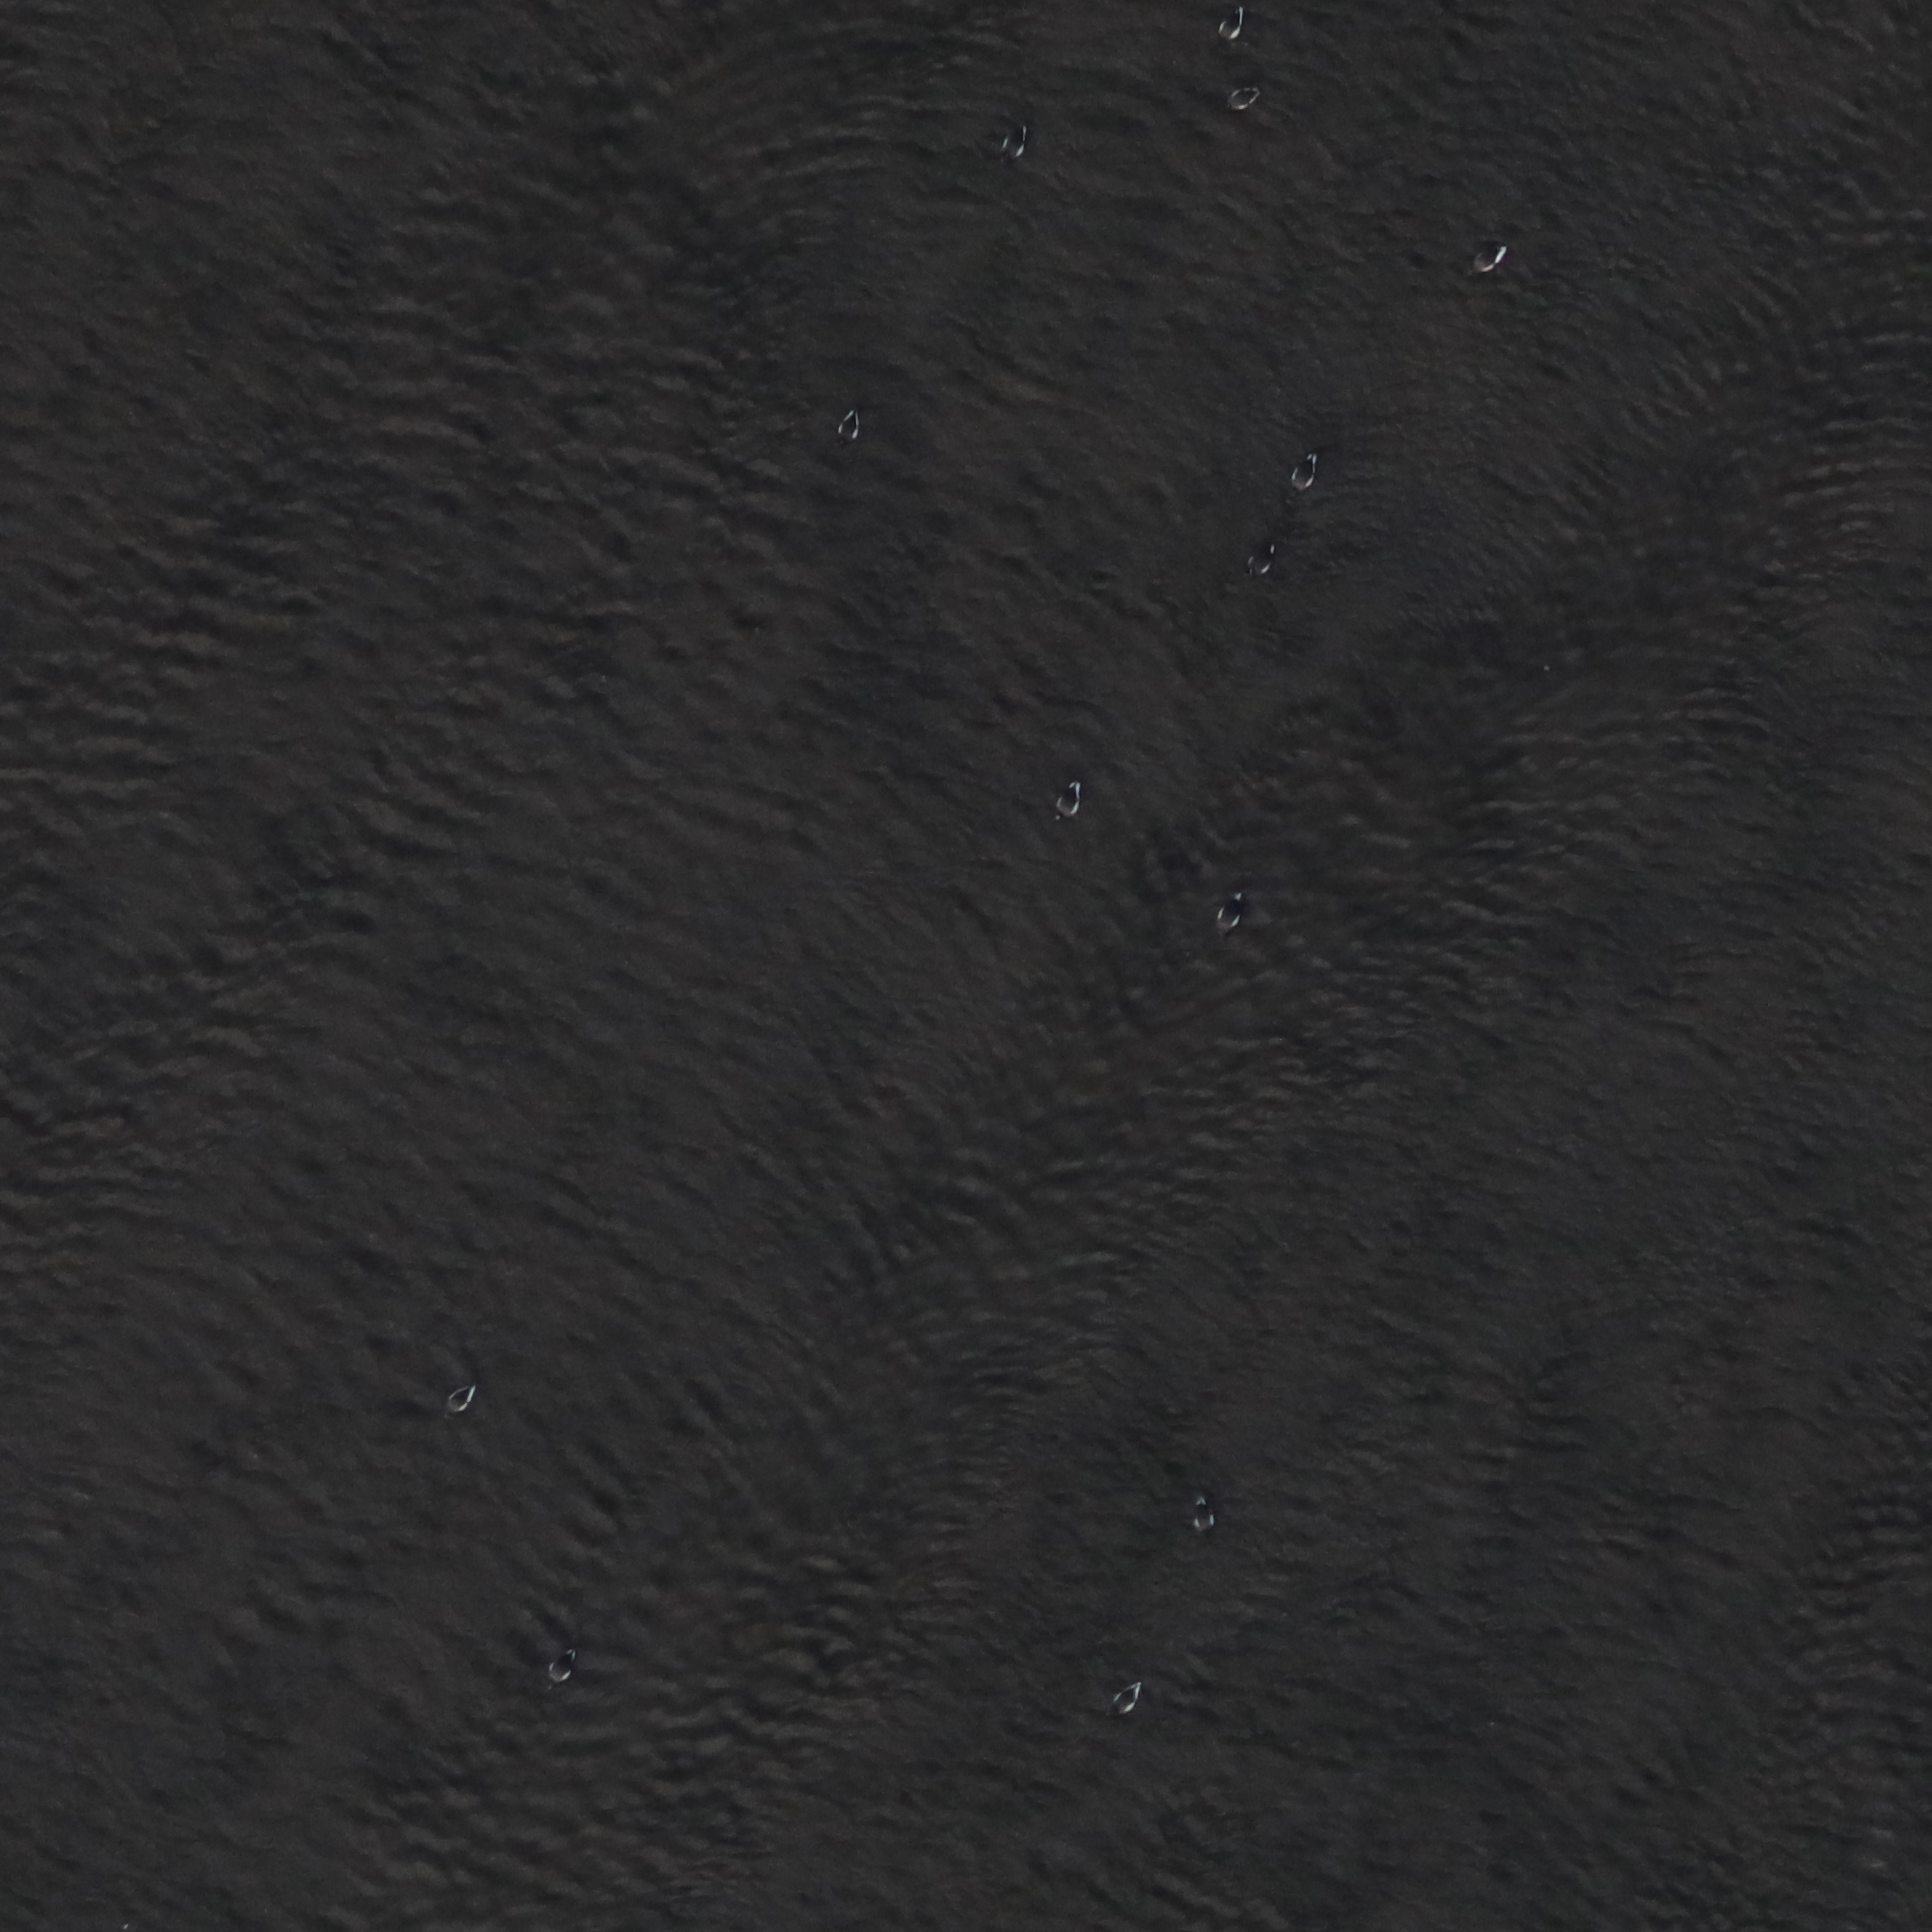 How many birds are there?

13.